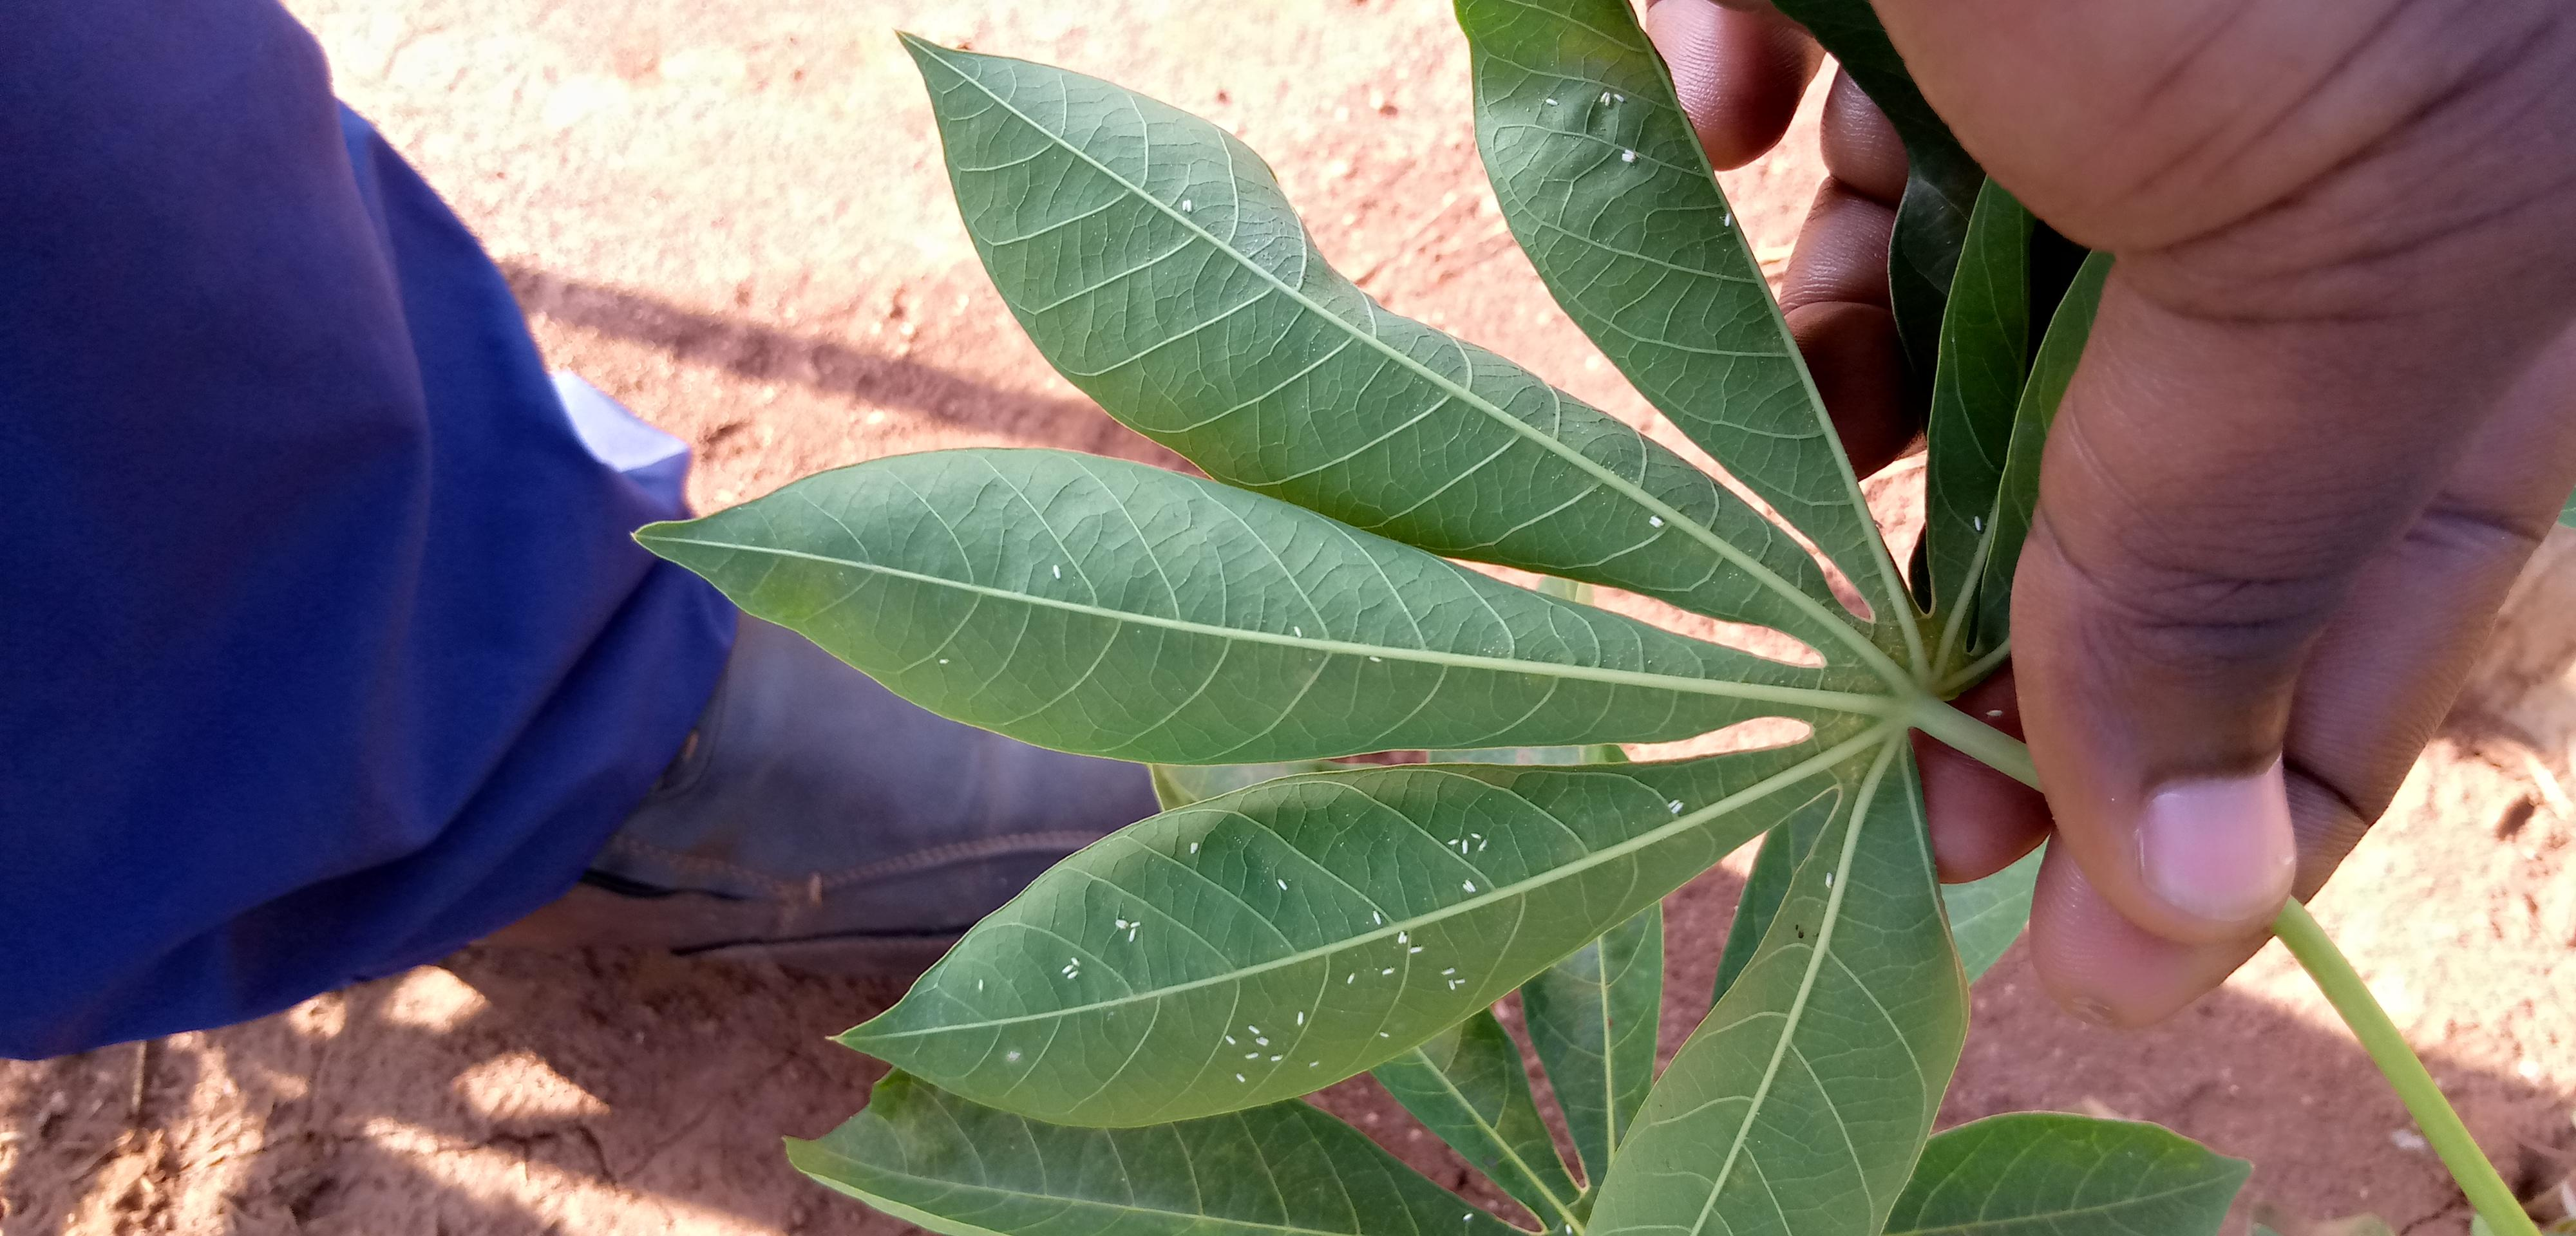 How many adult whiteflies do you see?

56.